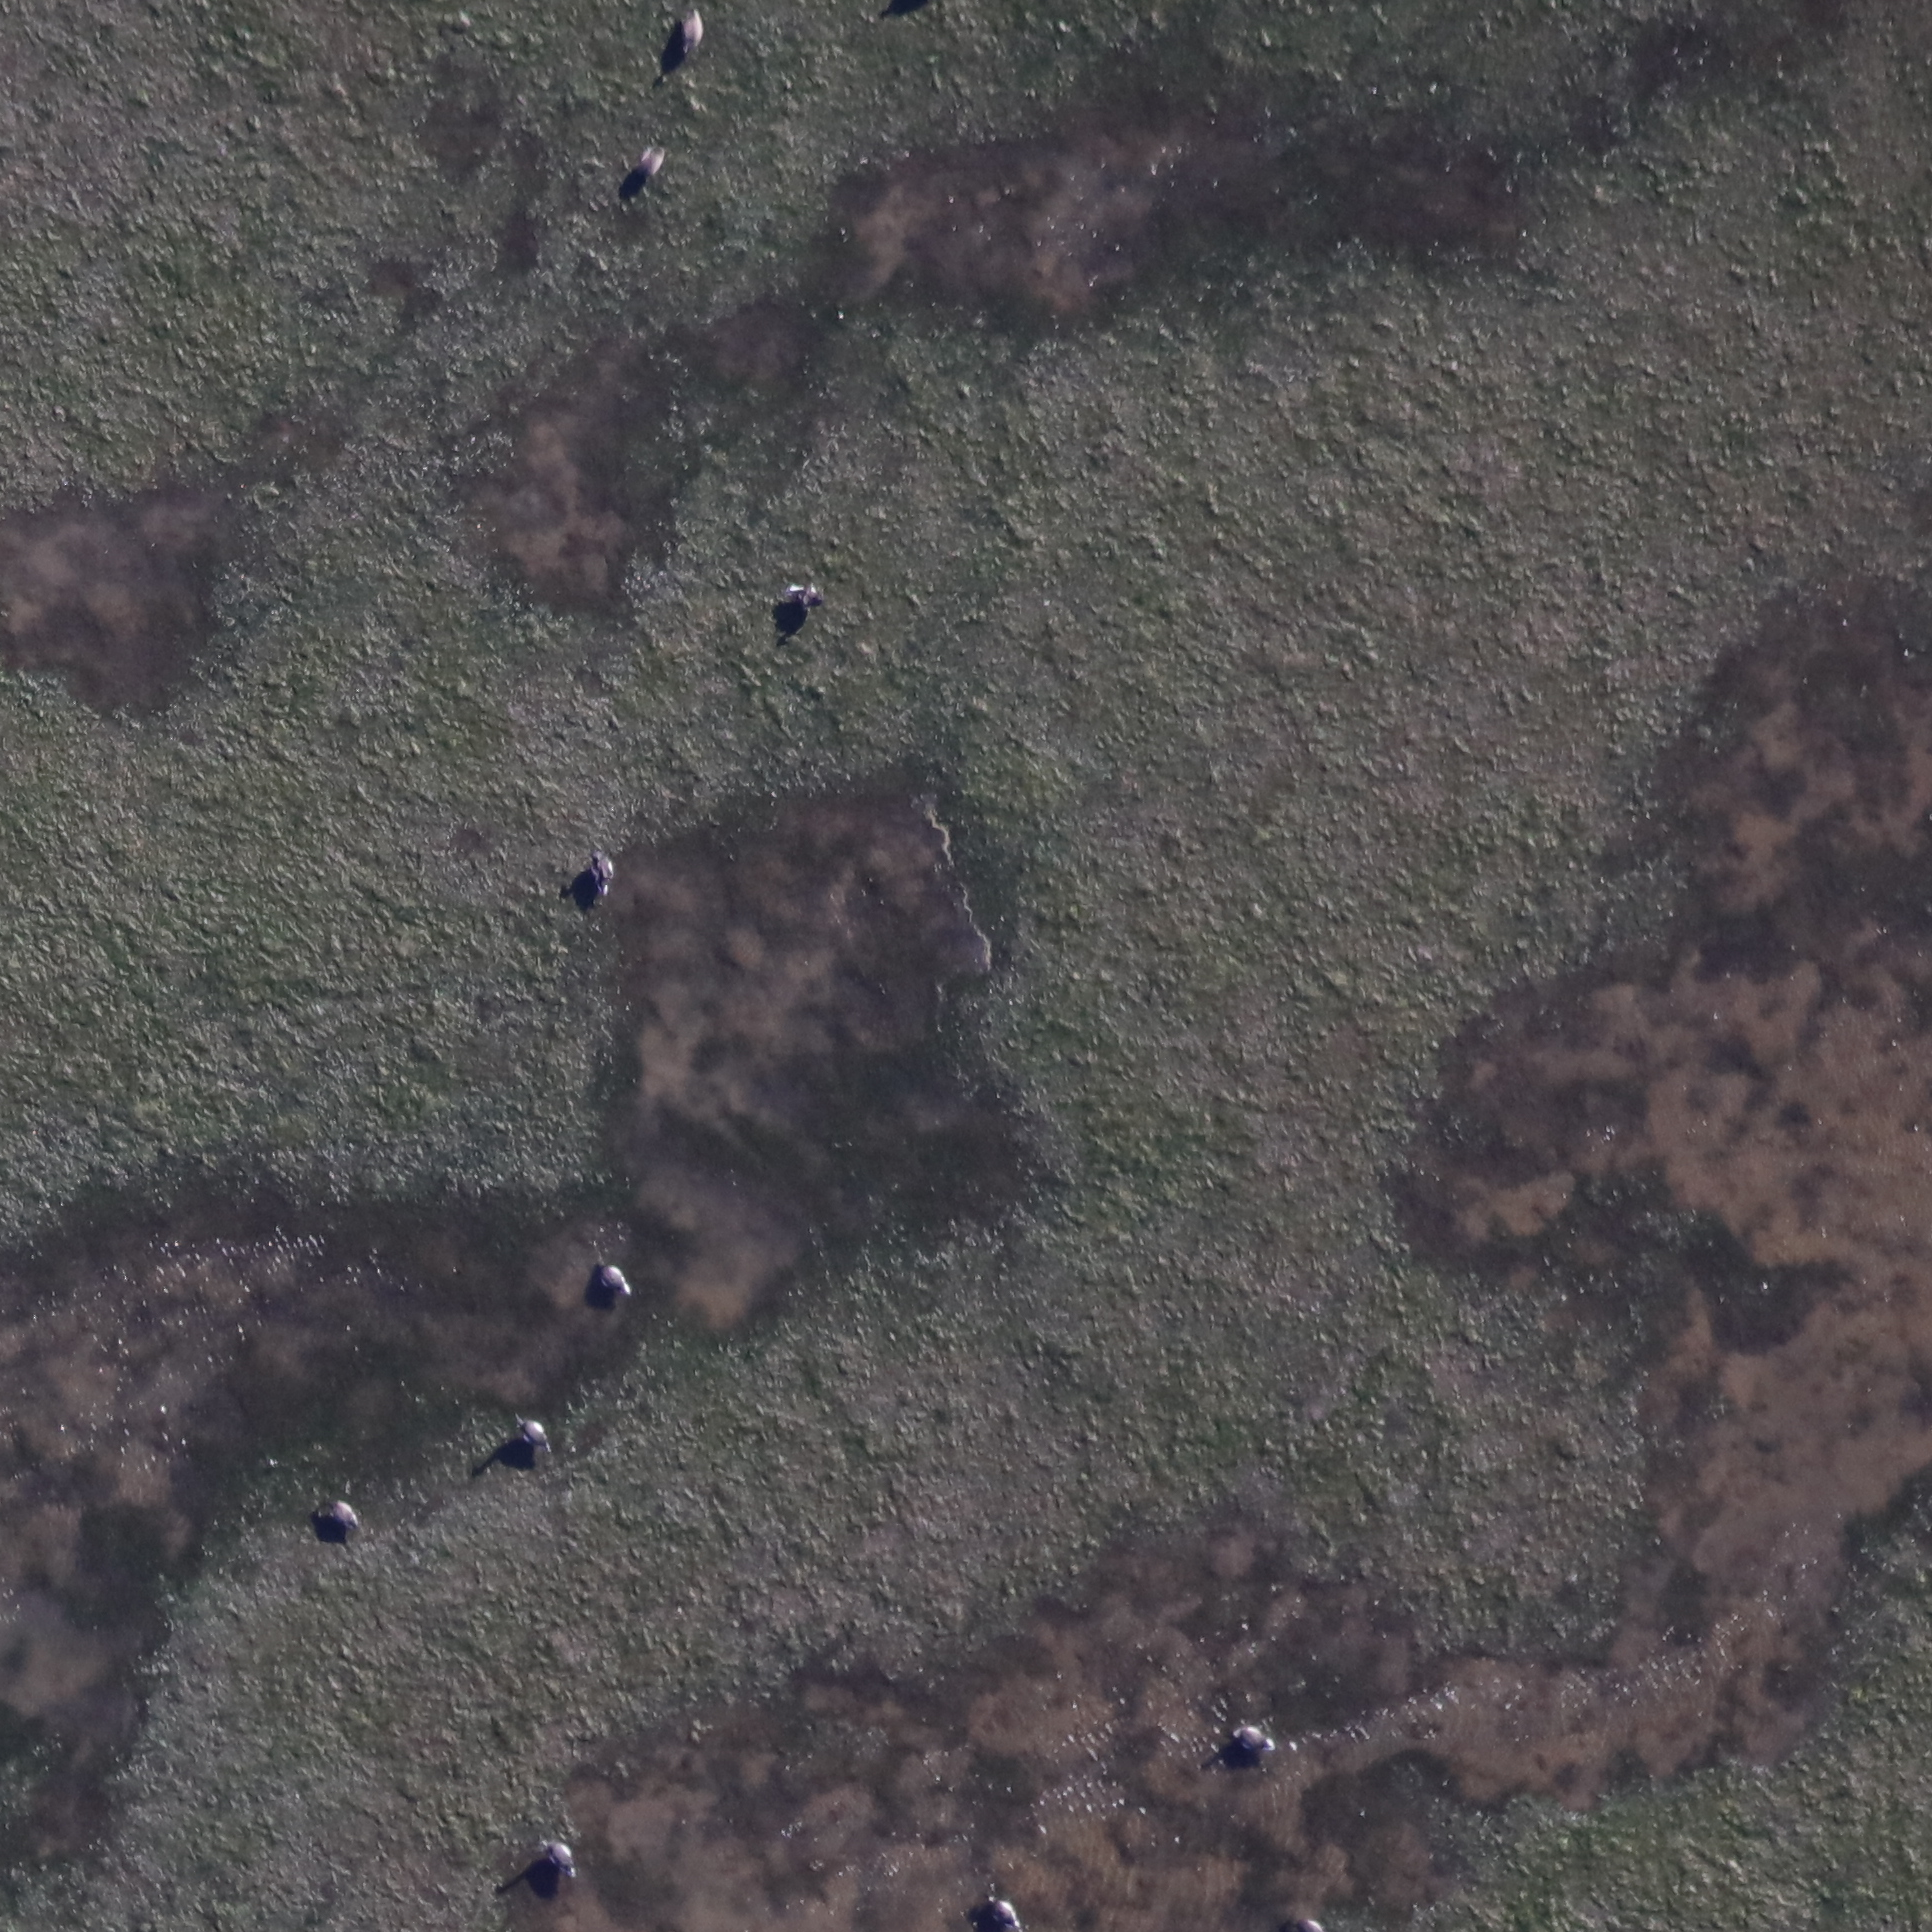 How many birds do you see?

11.